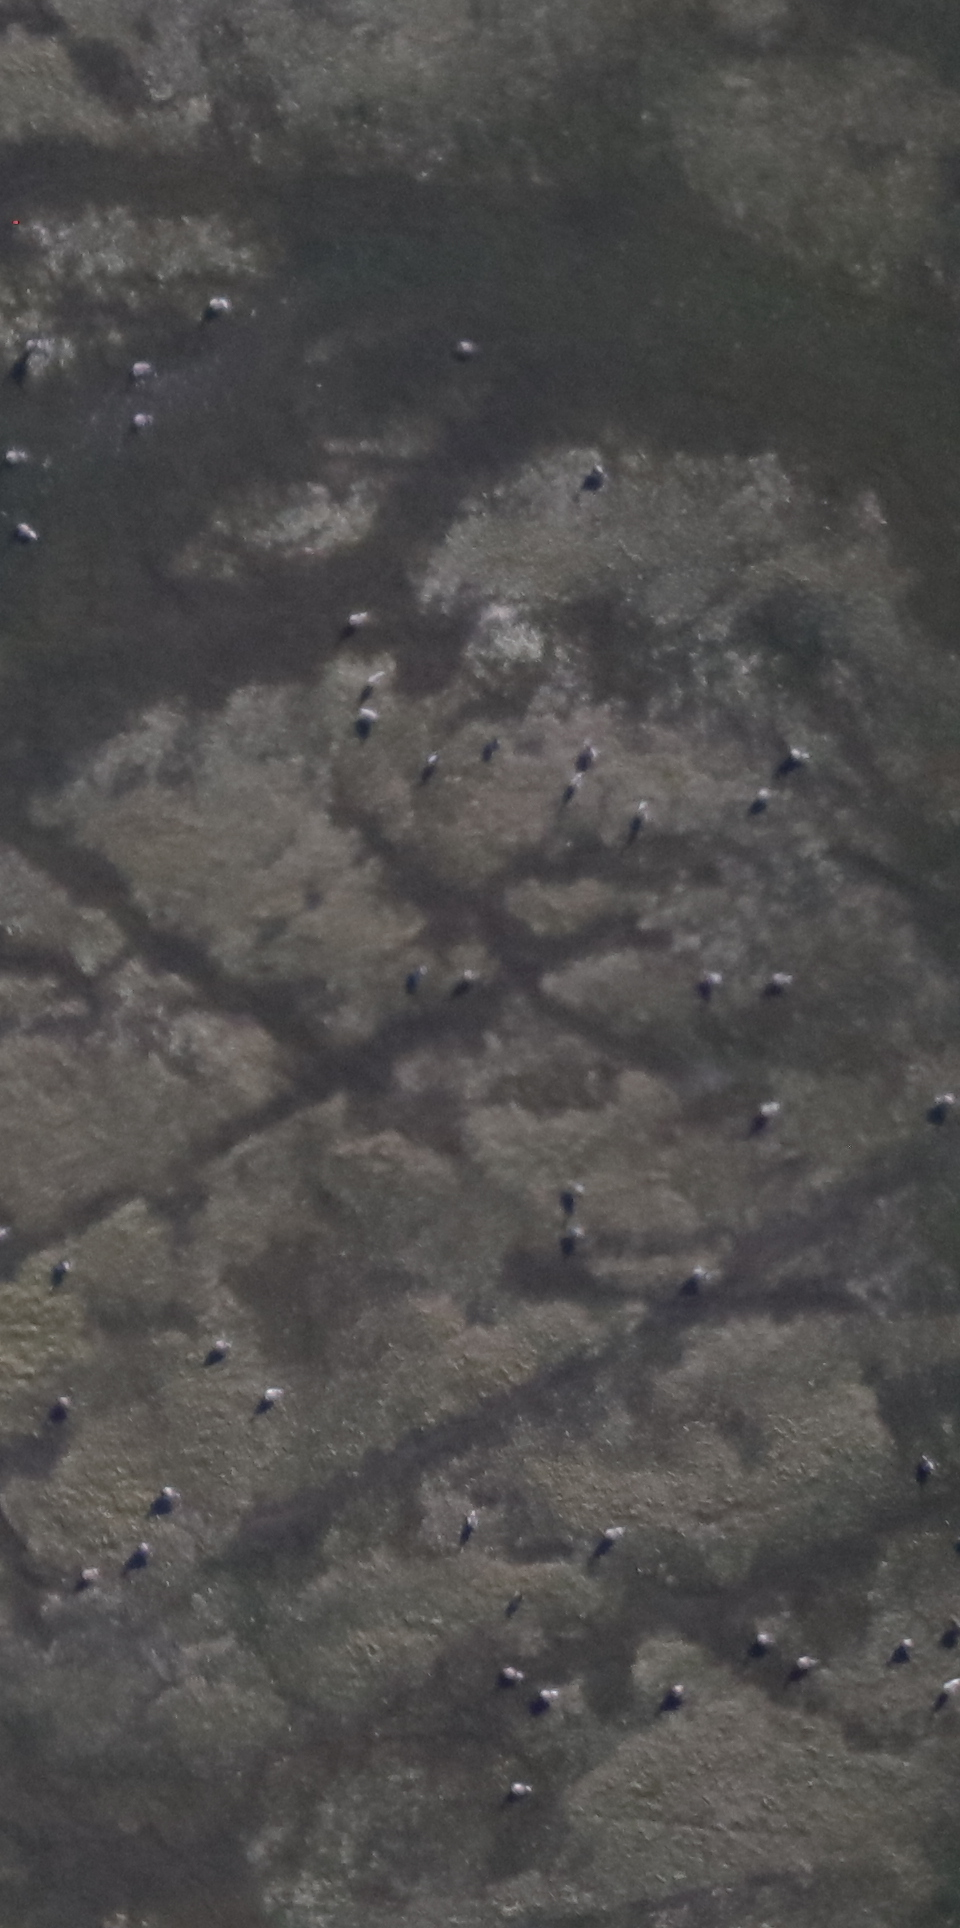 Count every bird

46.